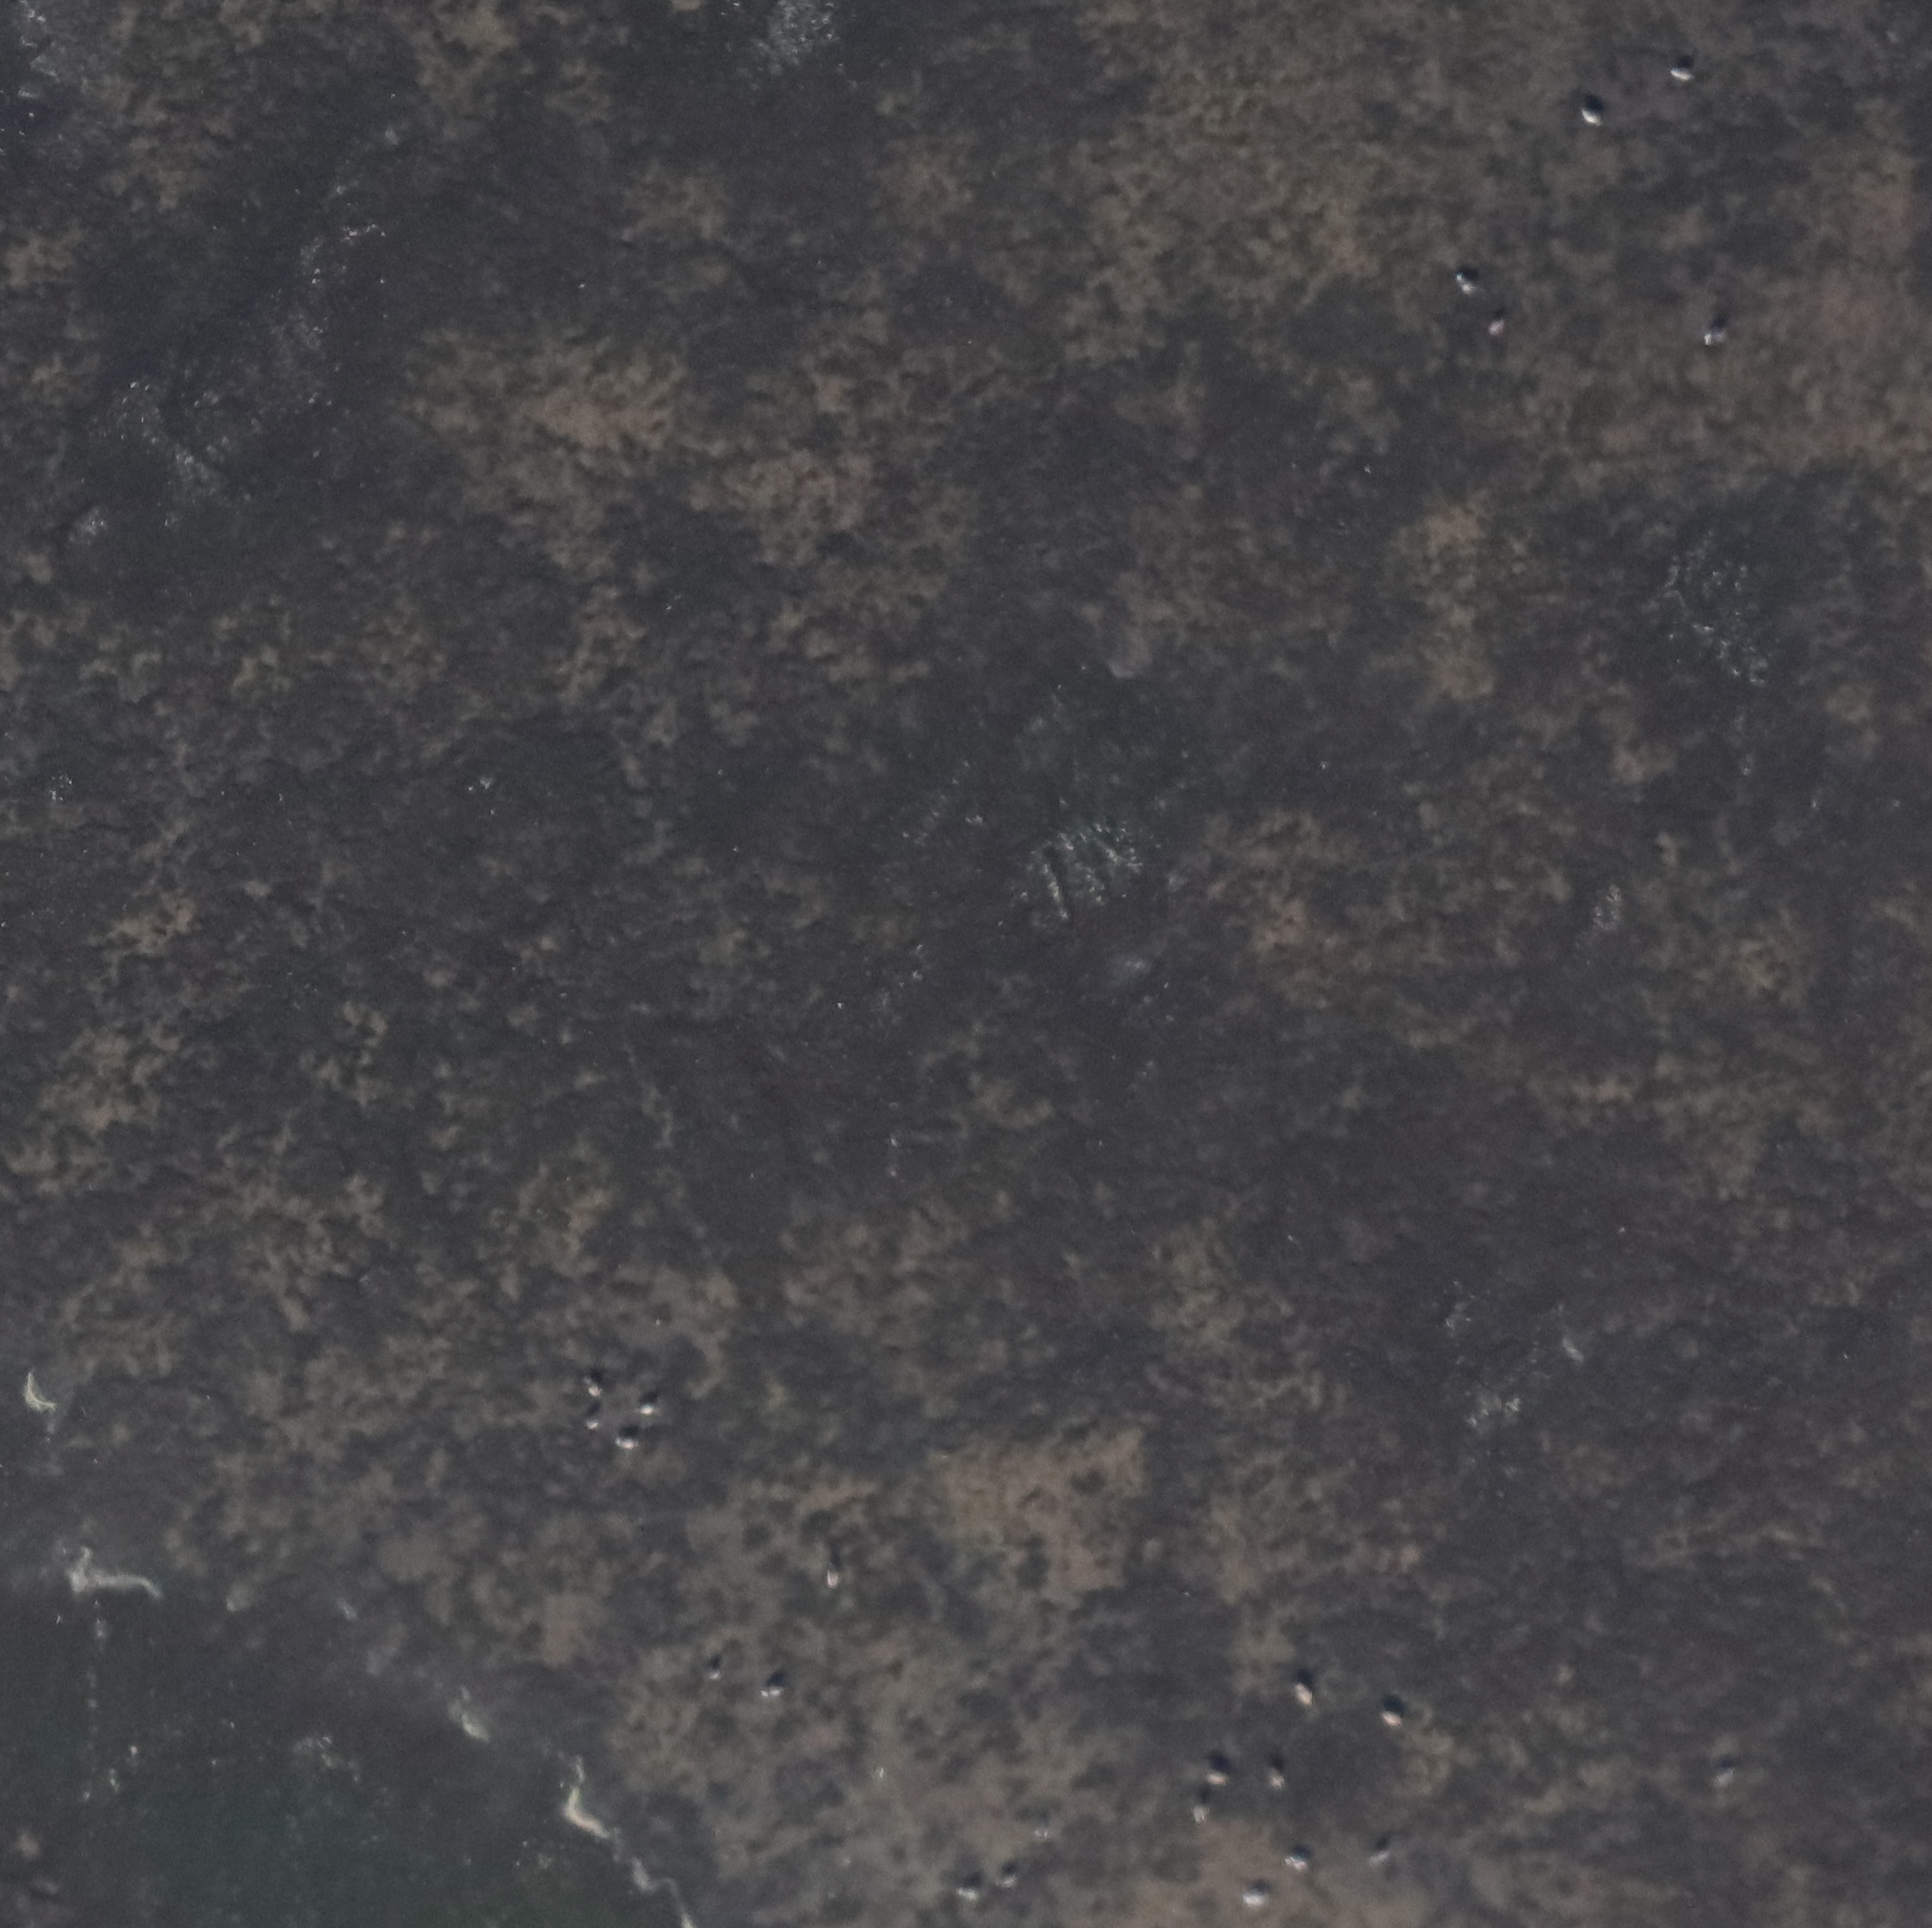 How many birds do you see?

23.